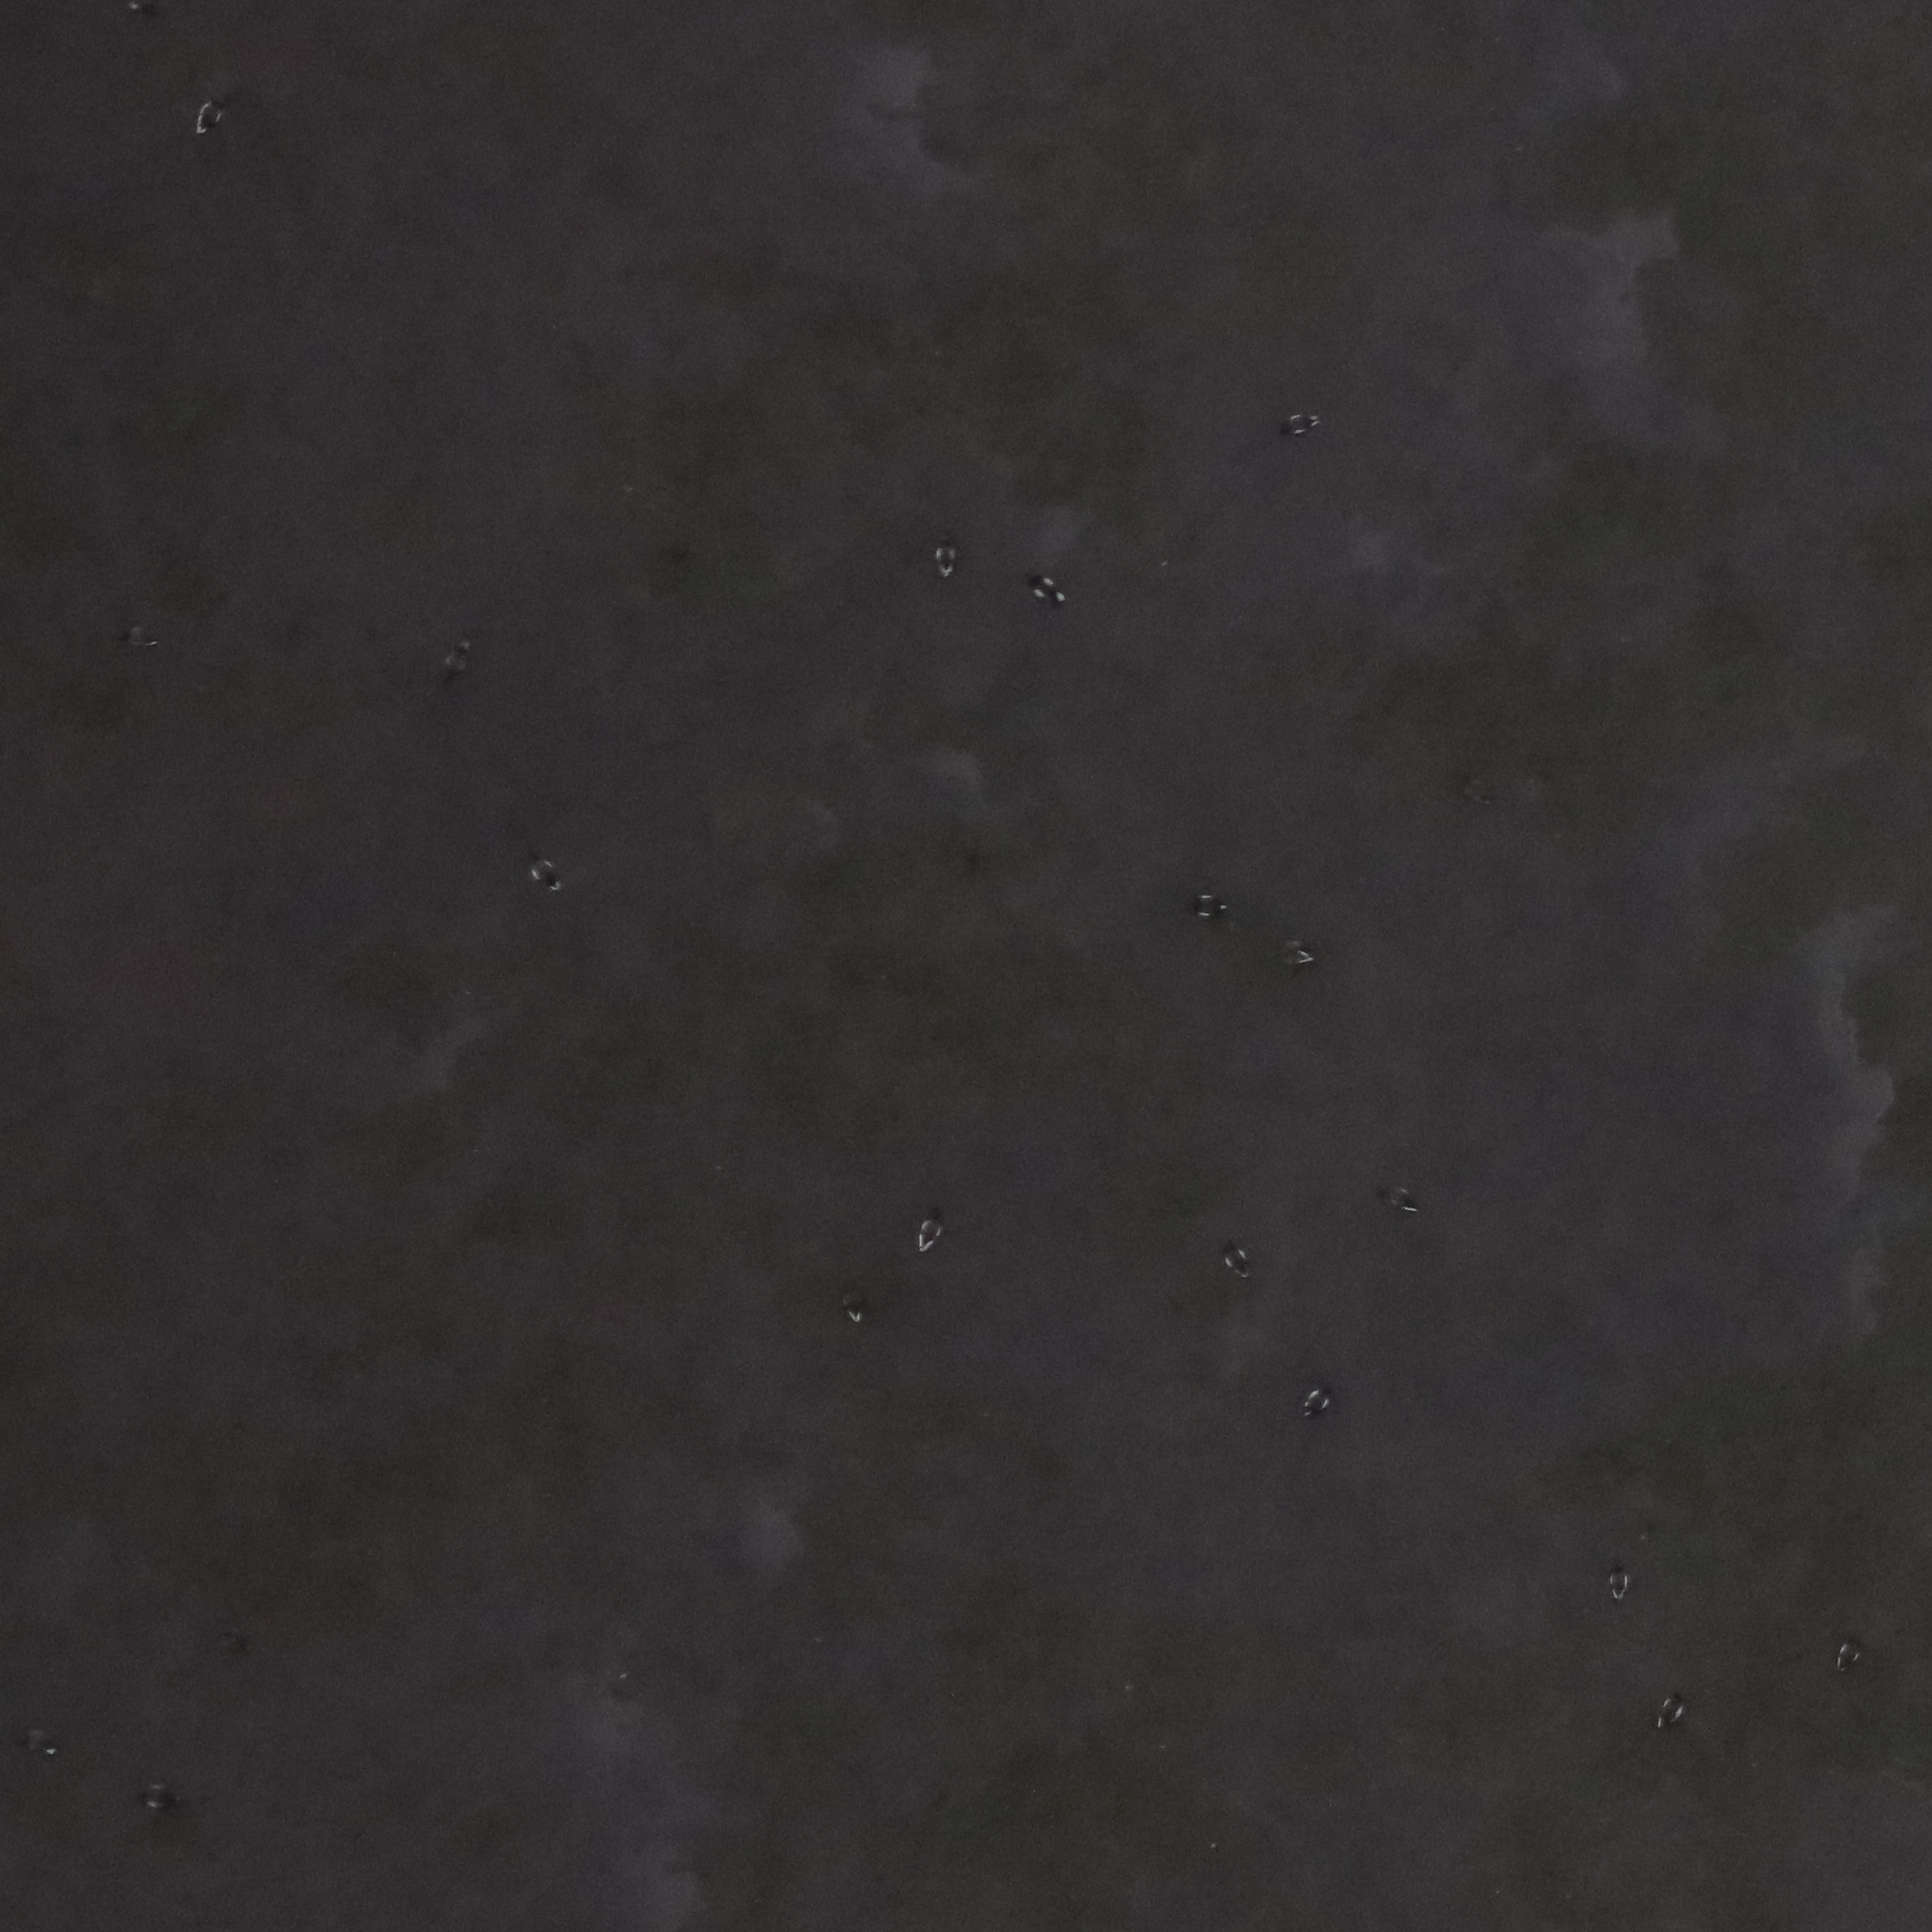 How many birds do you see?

20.